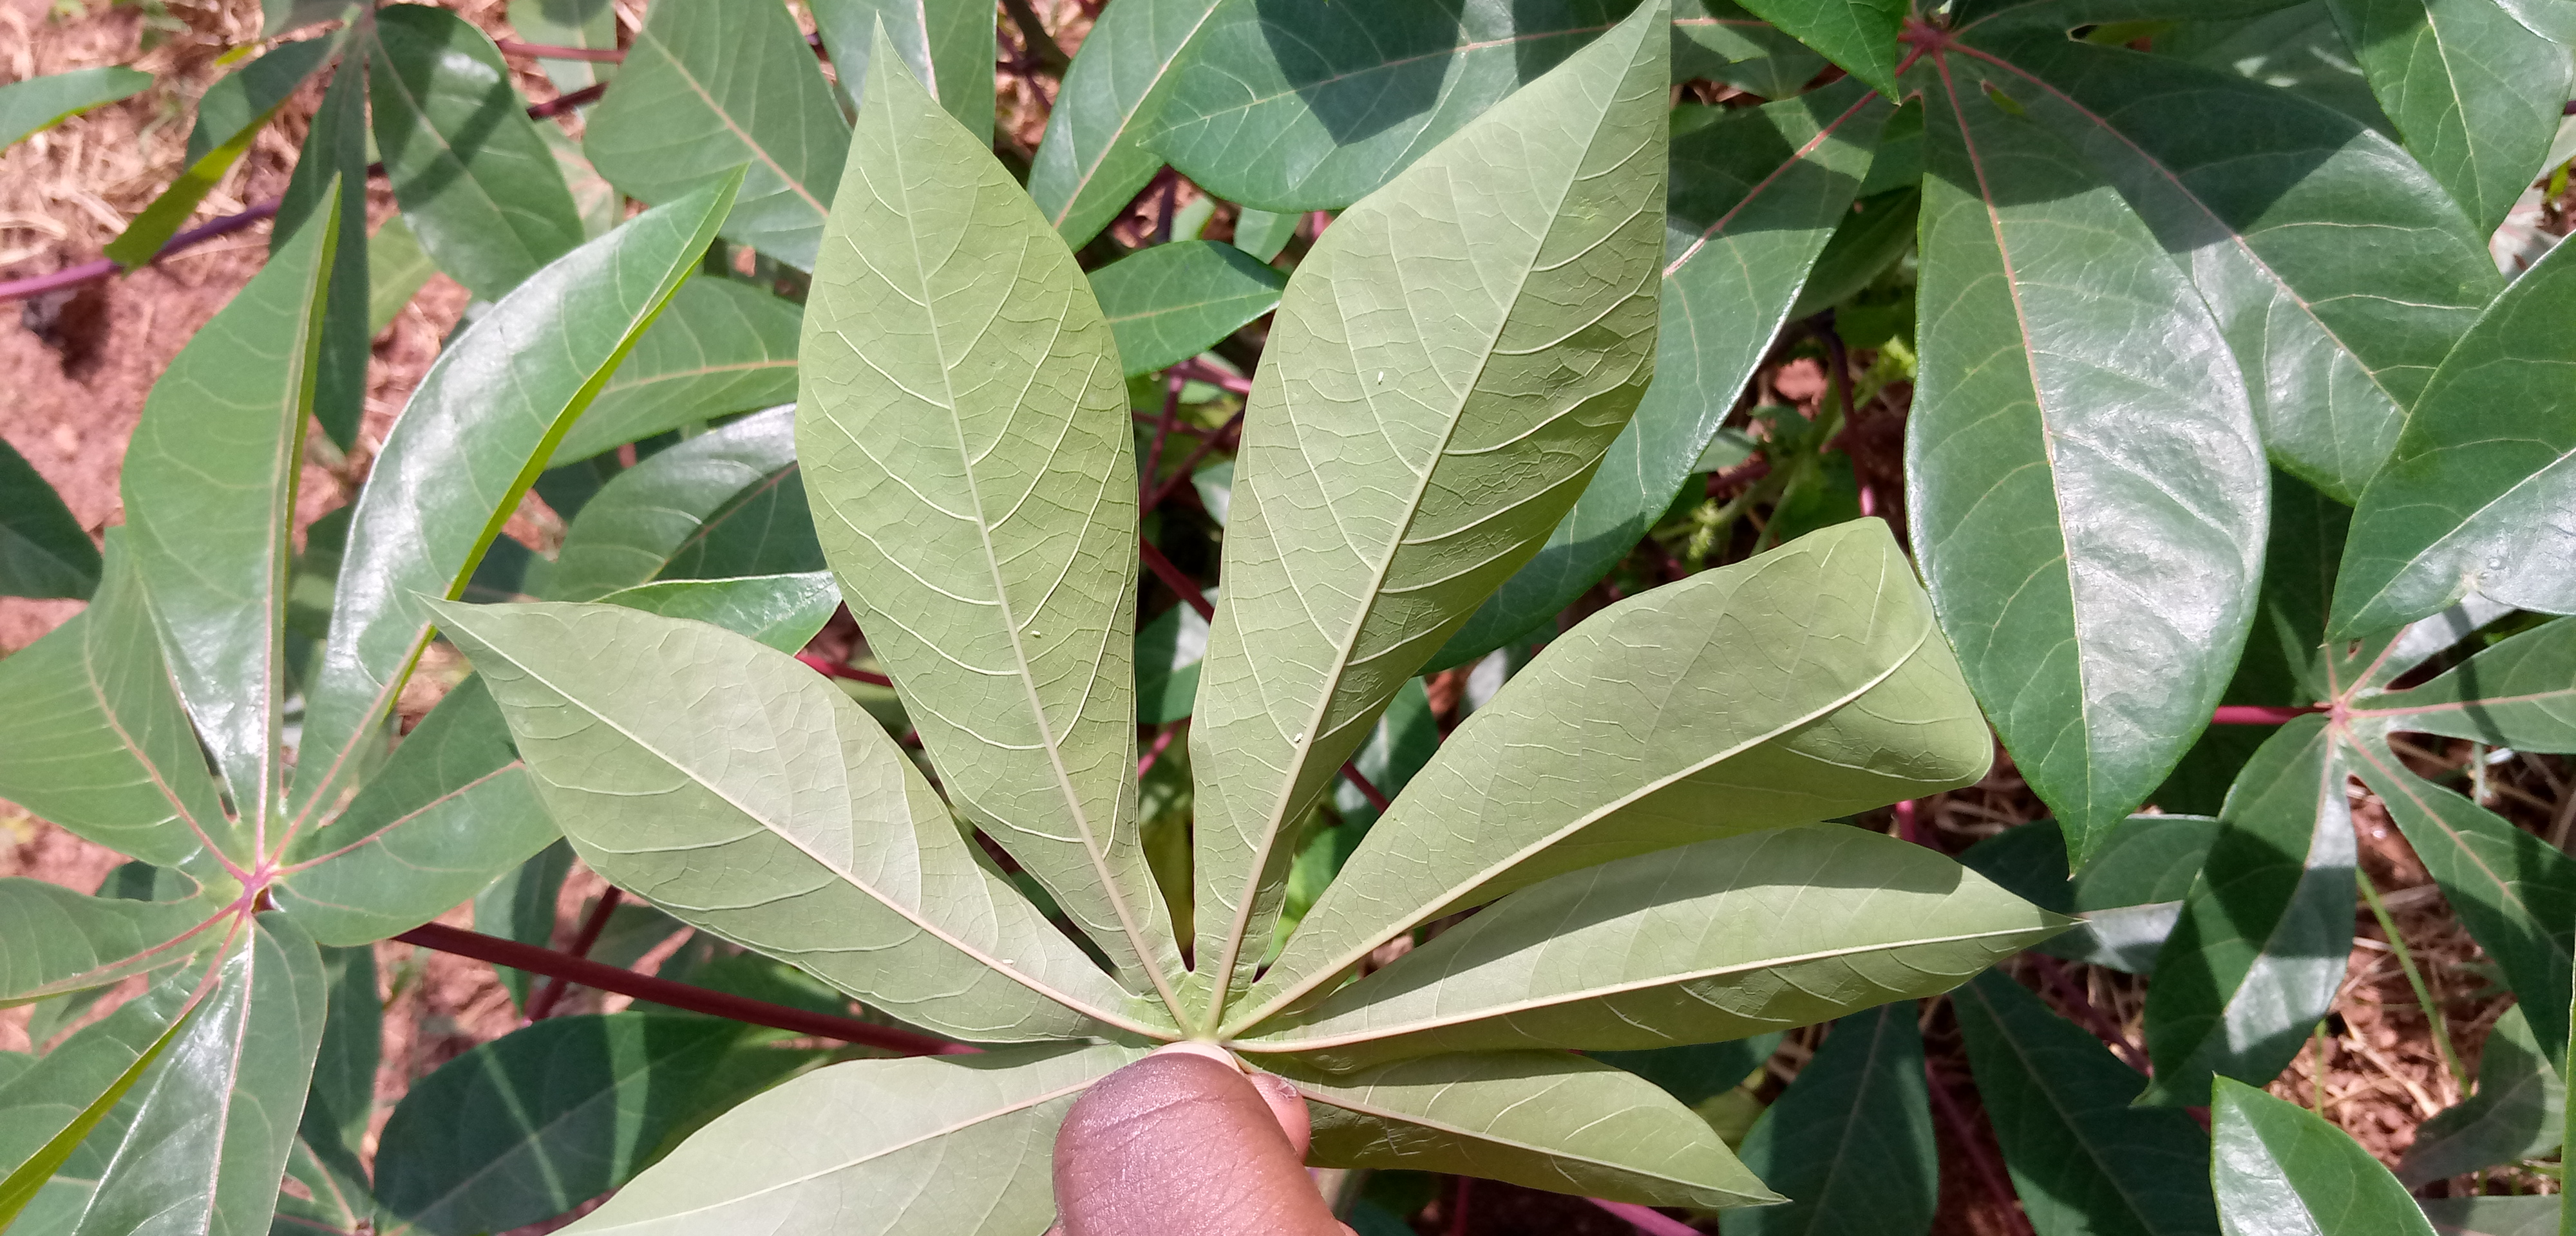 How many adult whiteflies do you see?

4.